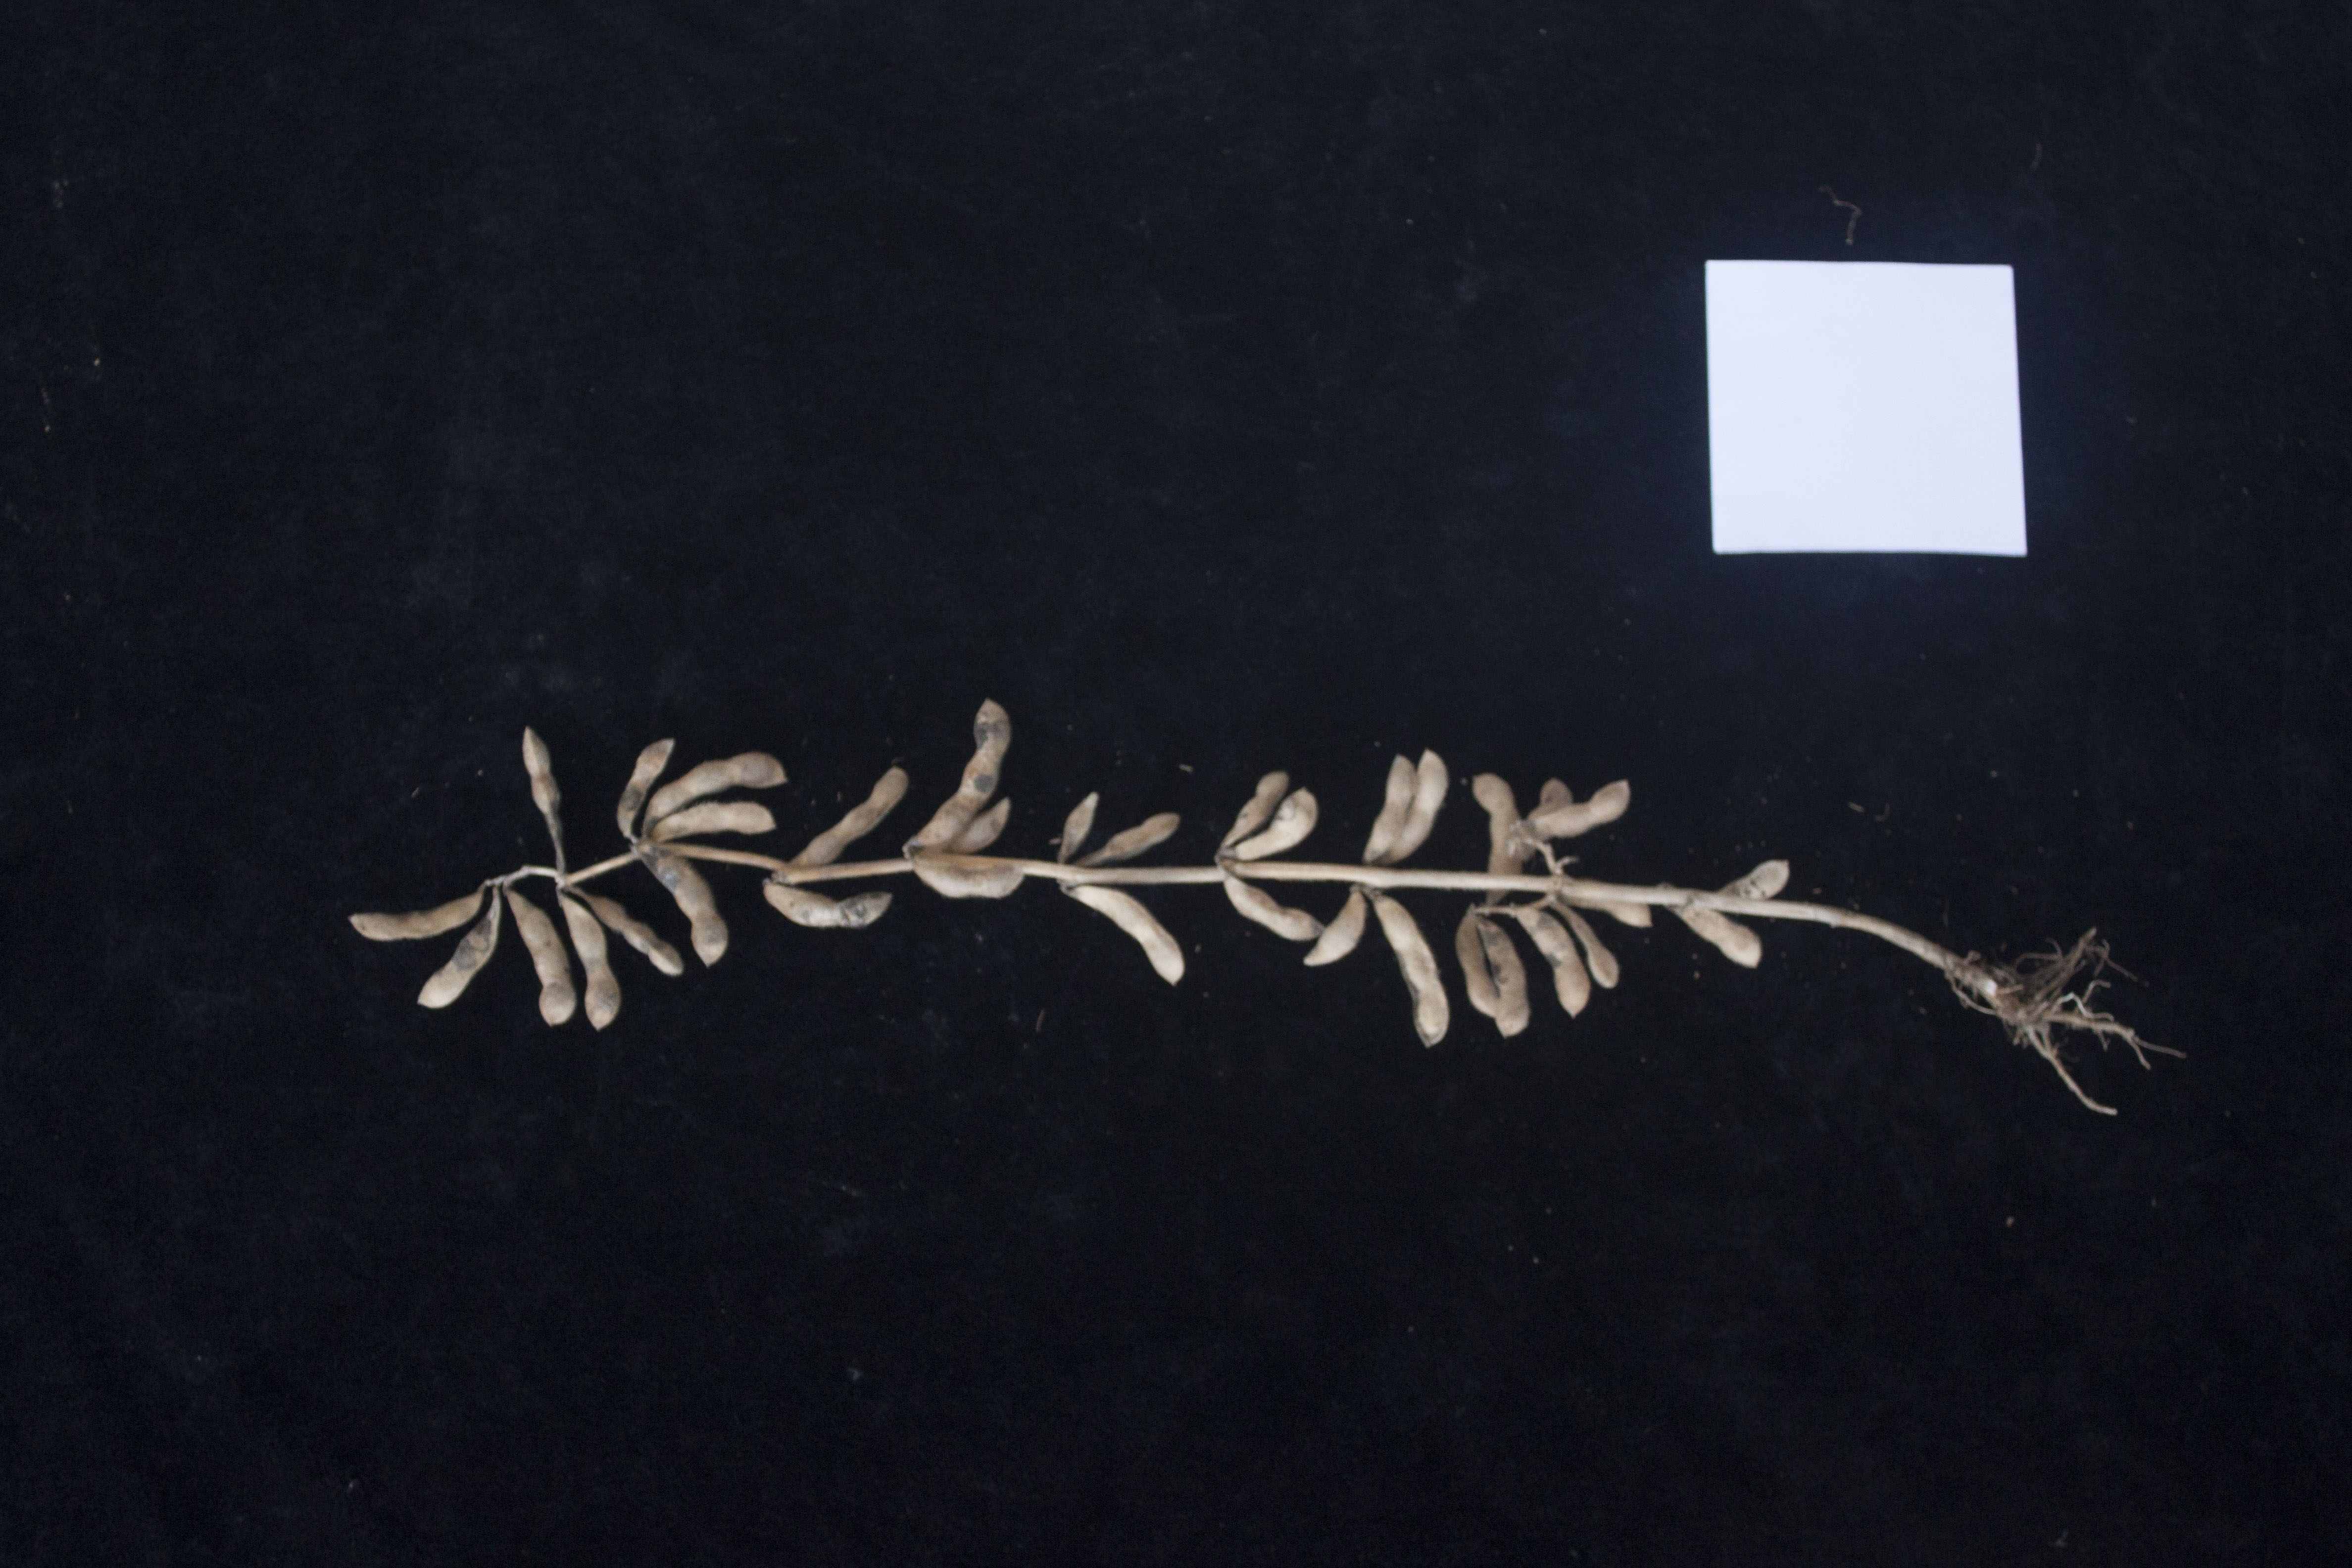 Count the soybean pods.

35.